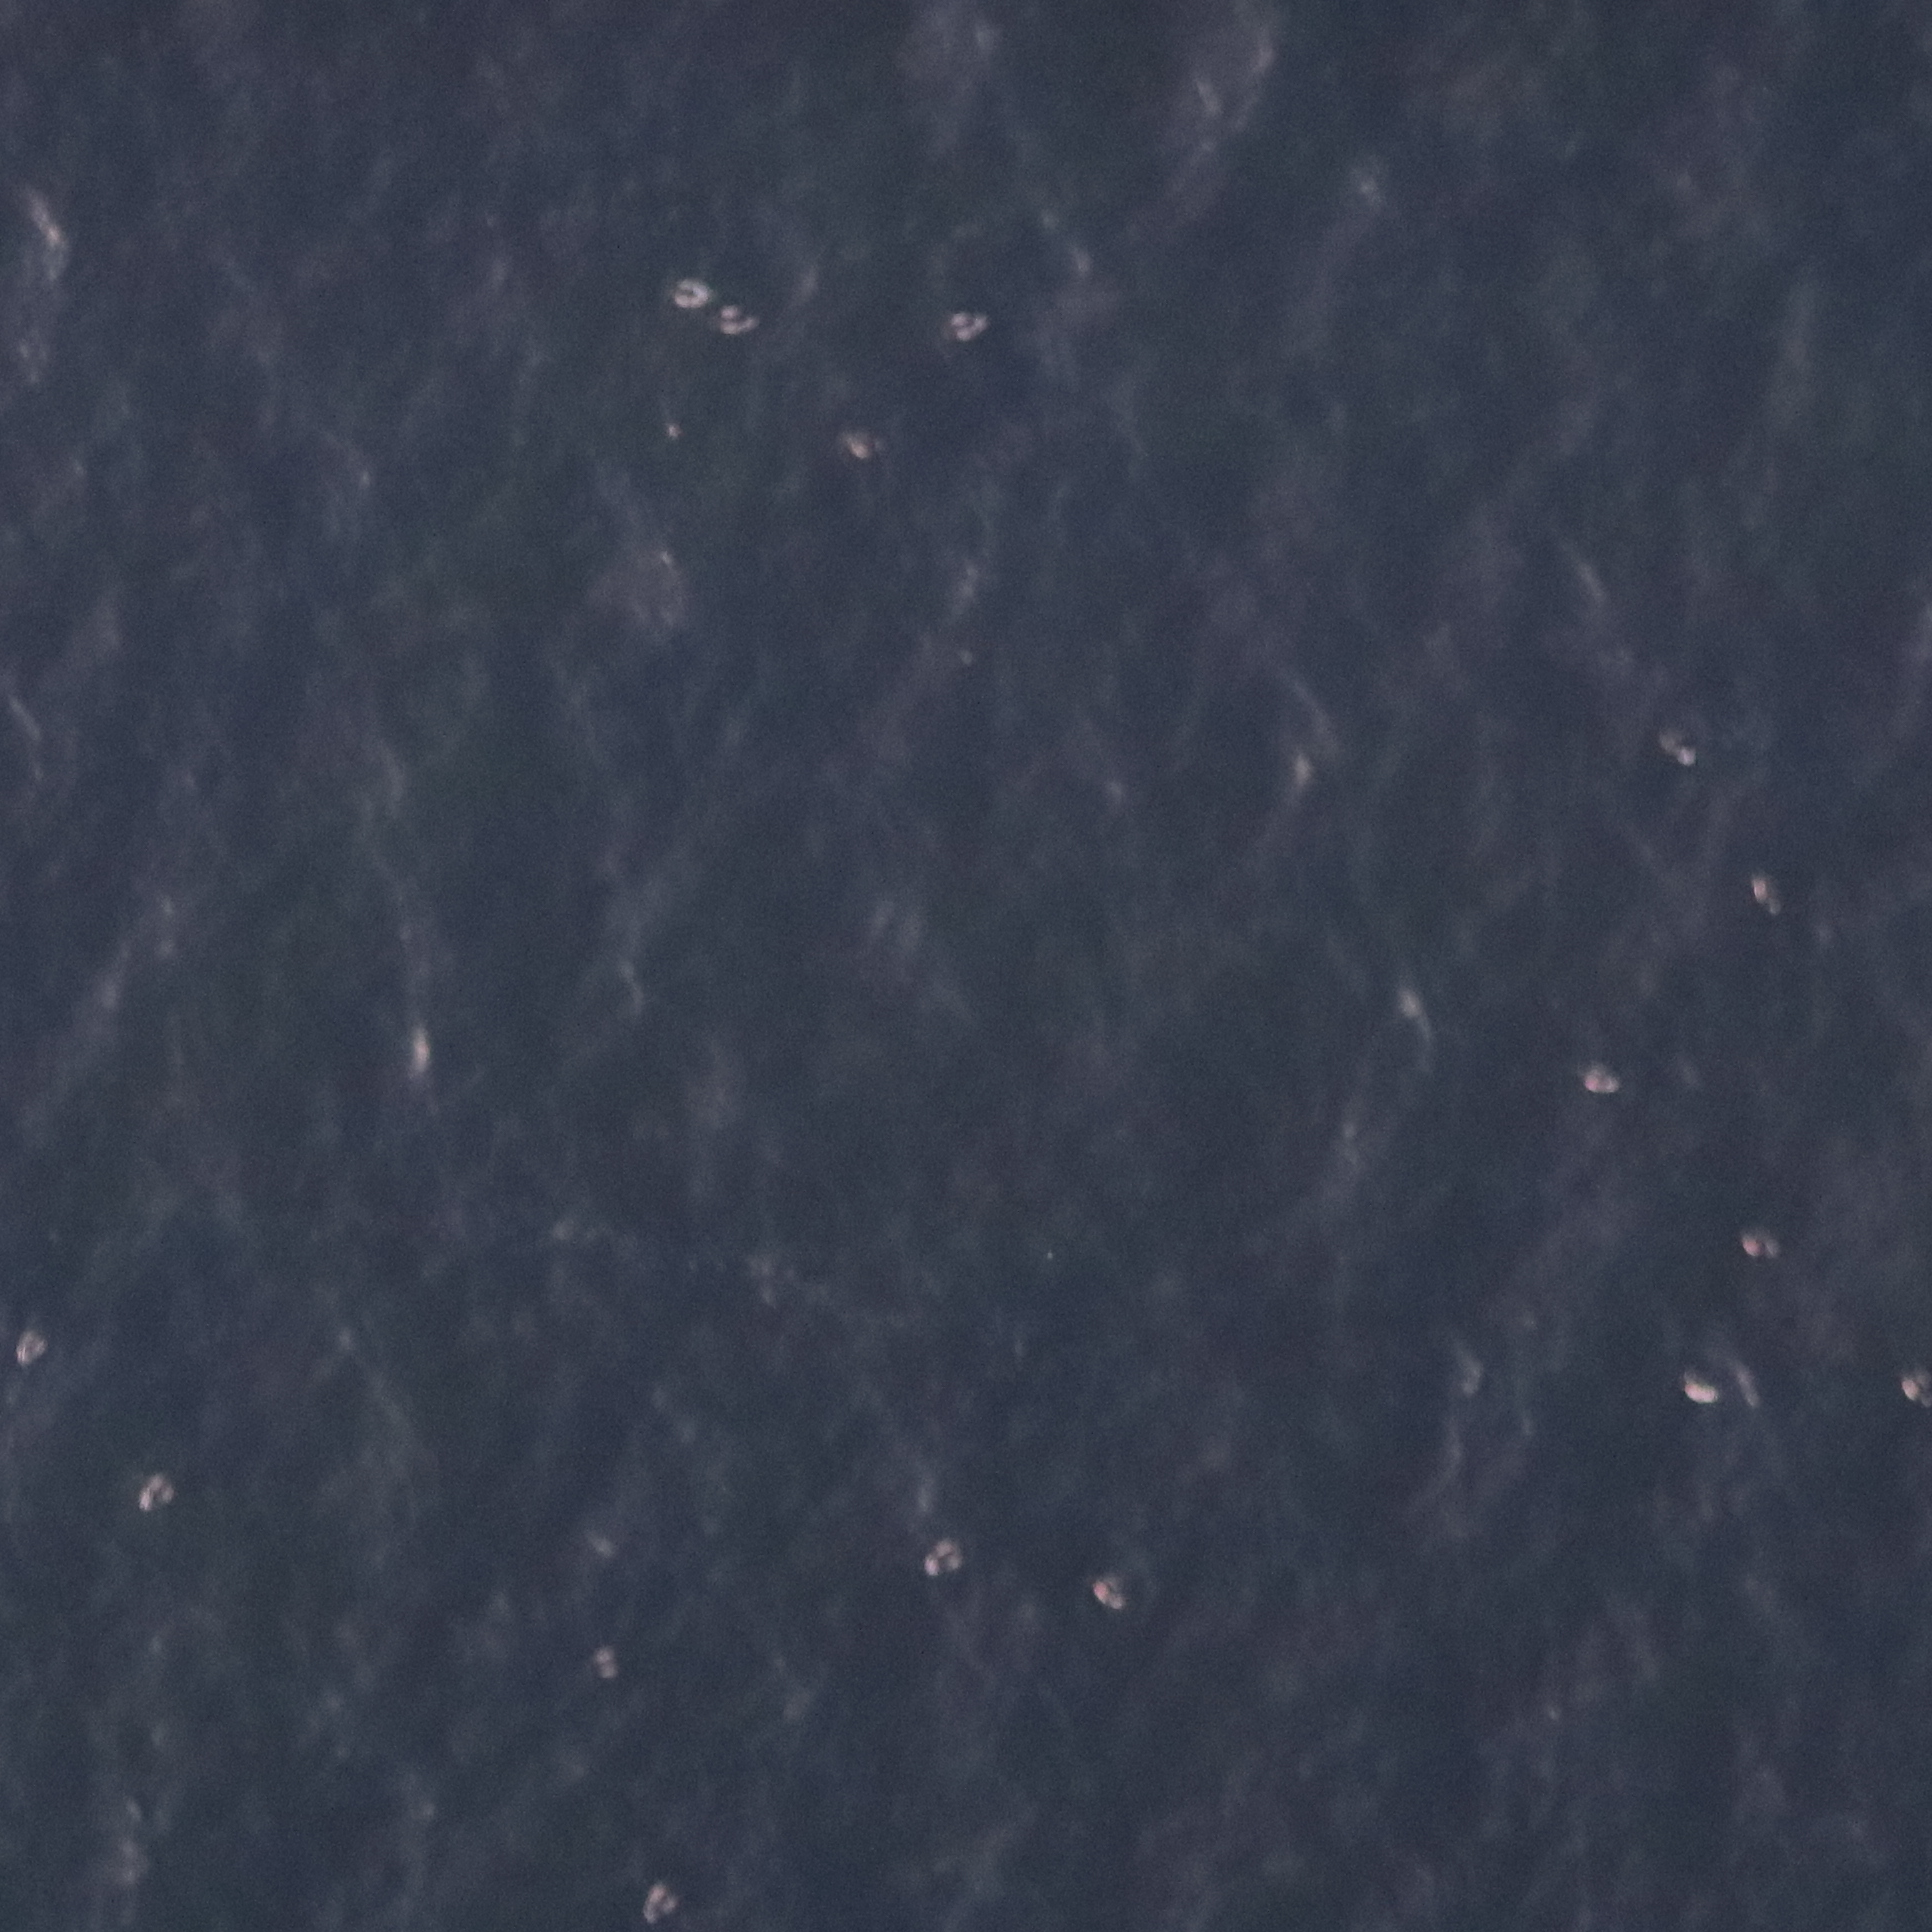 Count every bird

16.